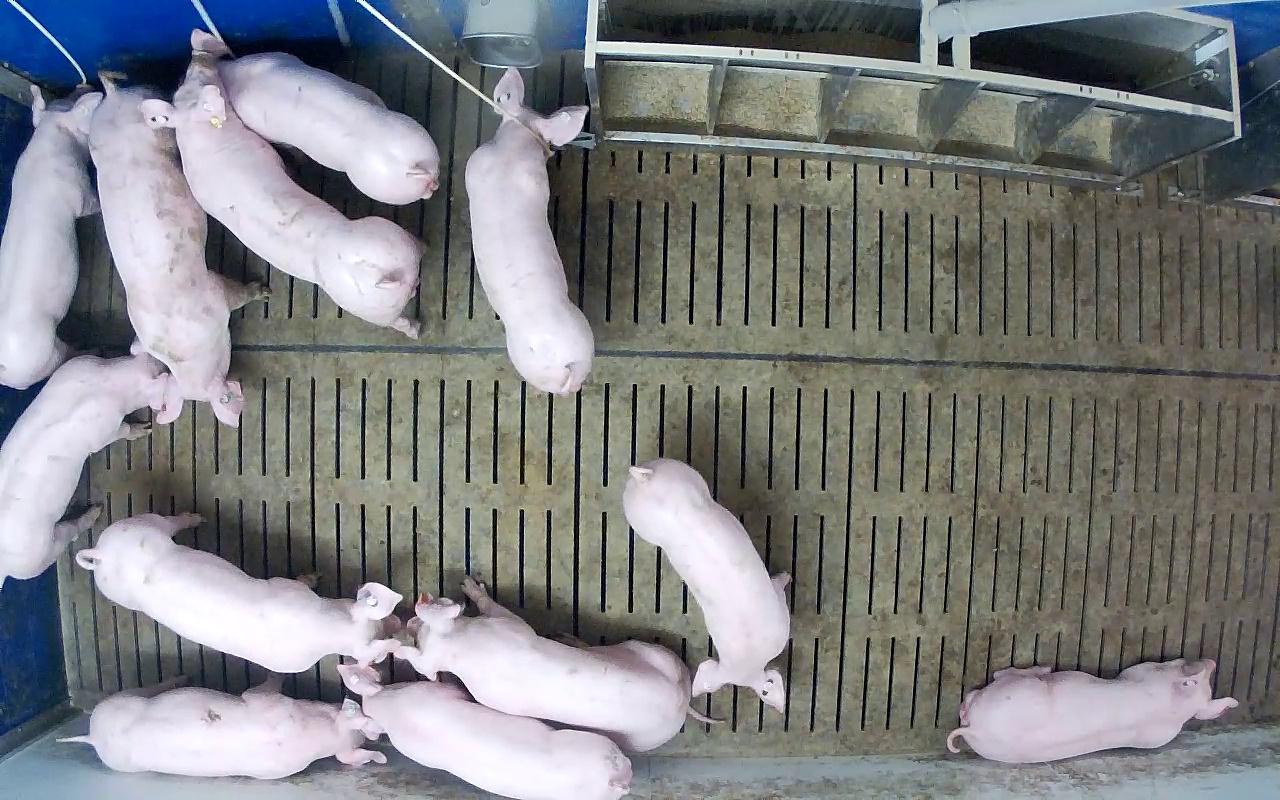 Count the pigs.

12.